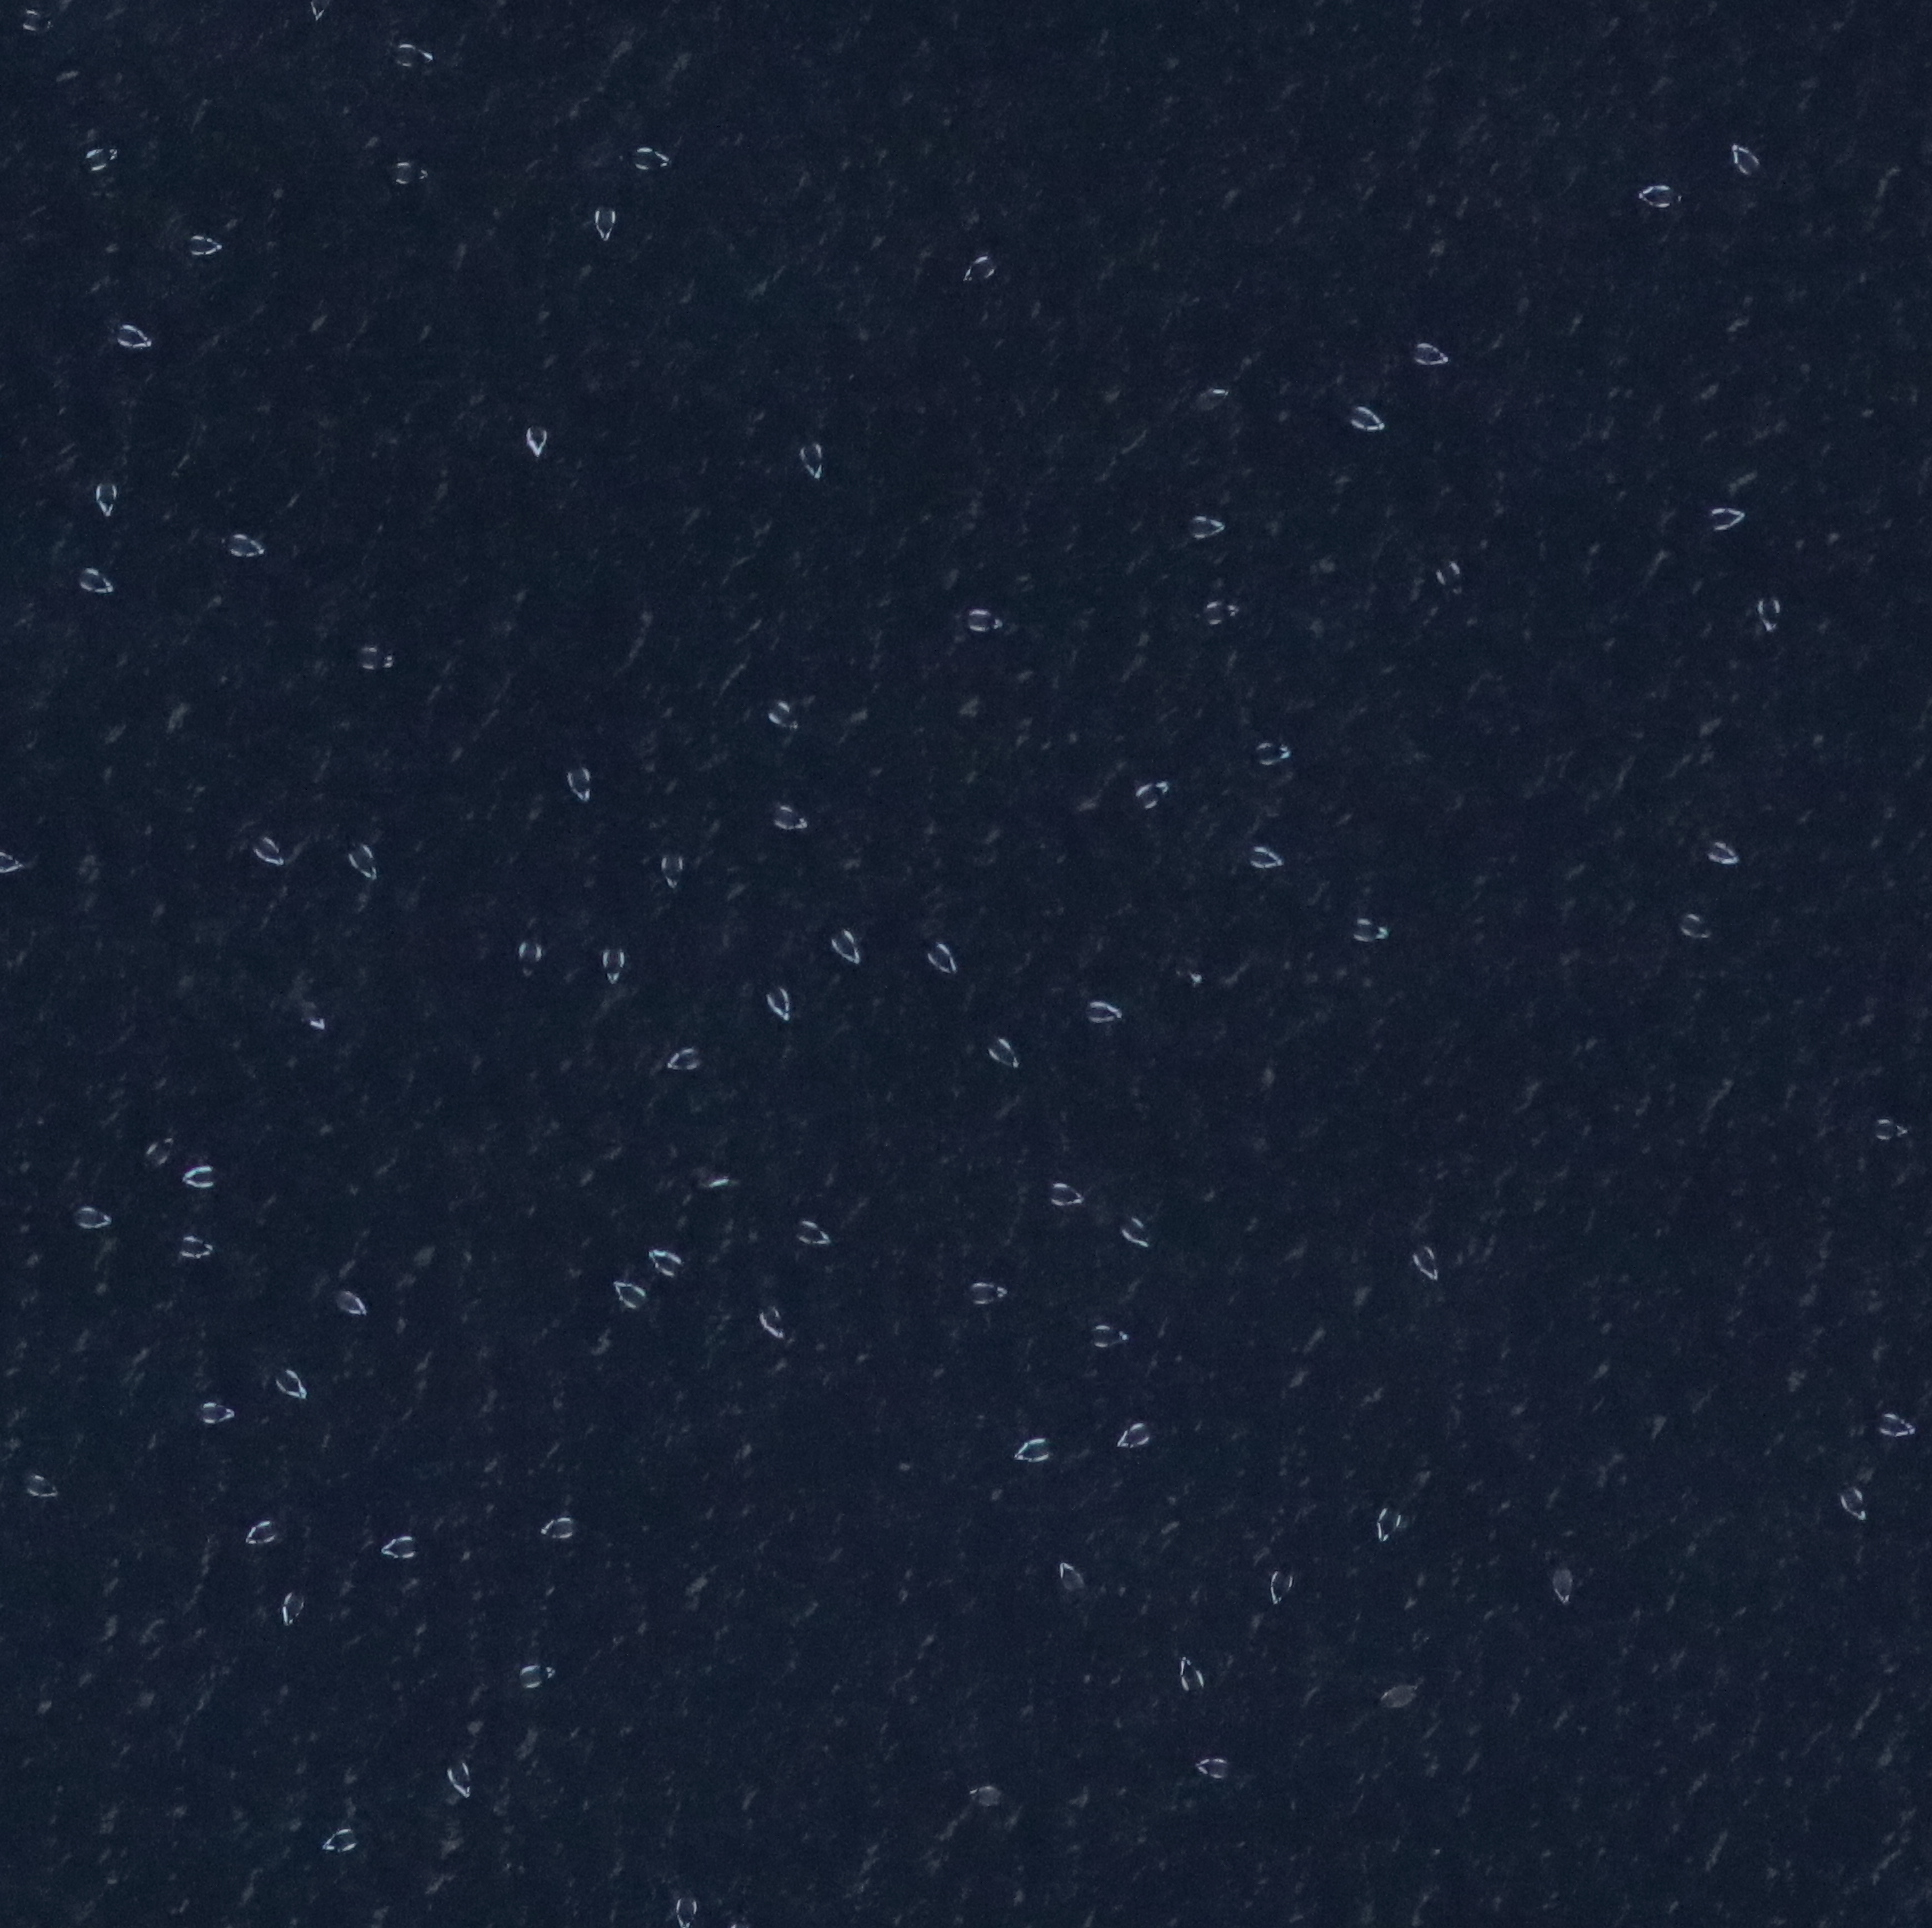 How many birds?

85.